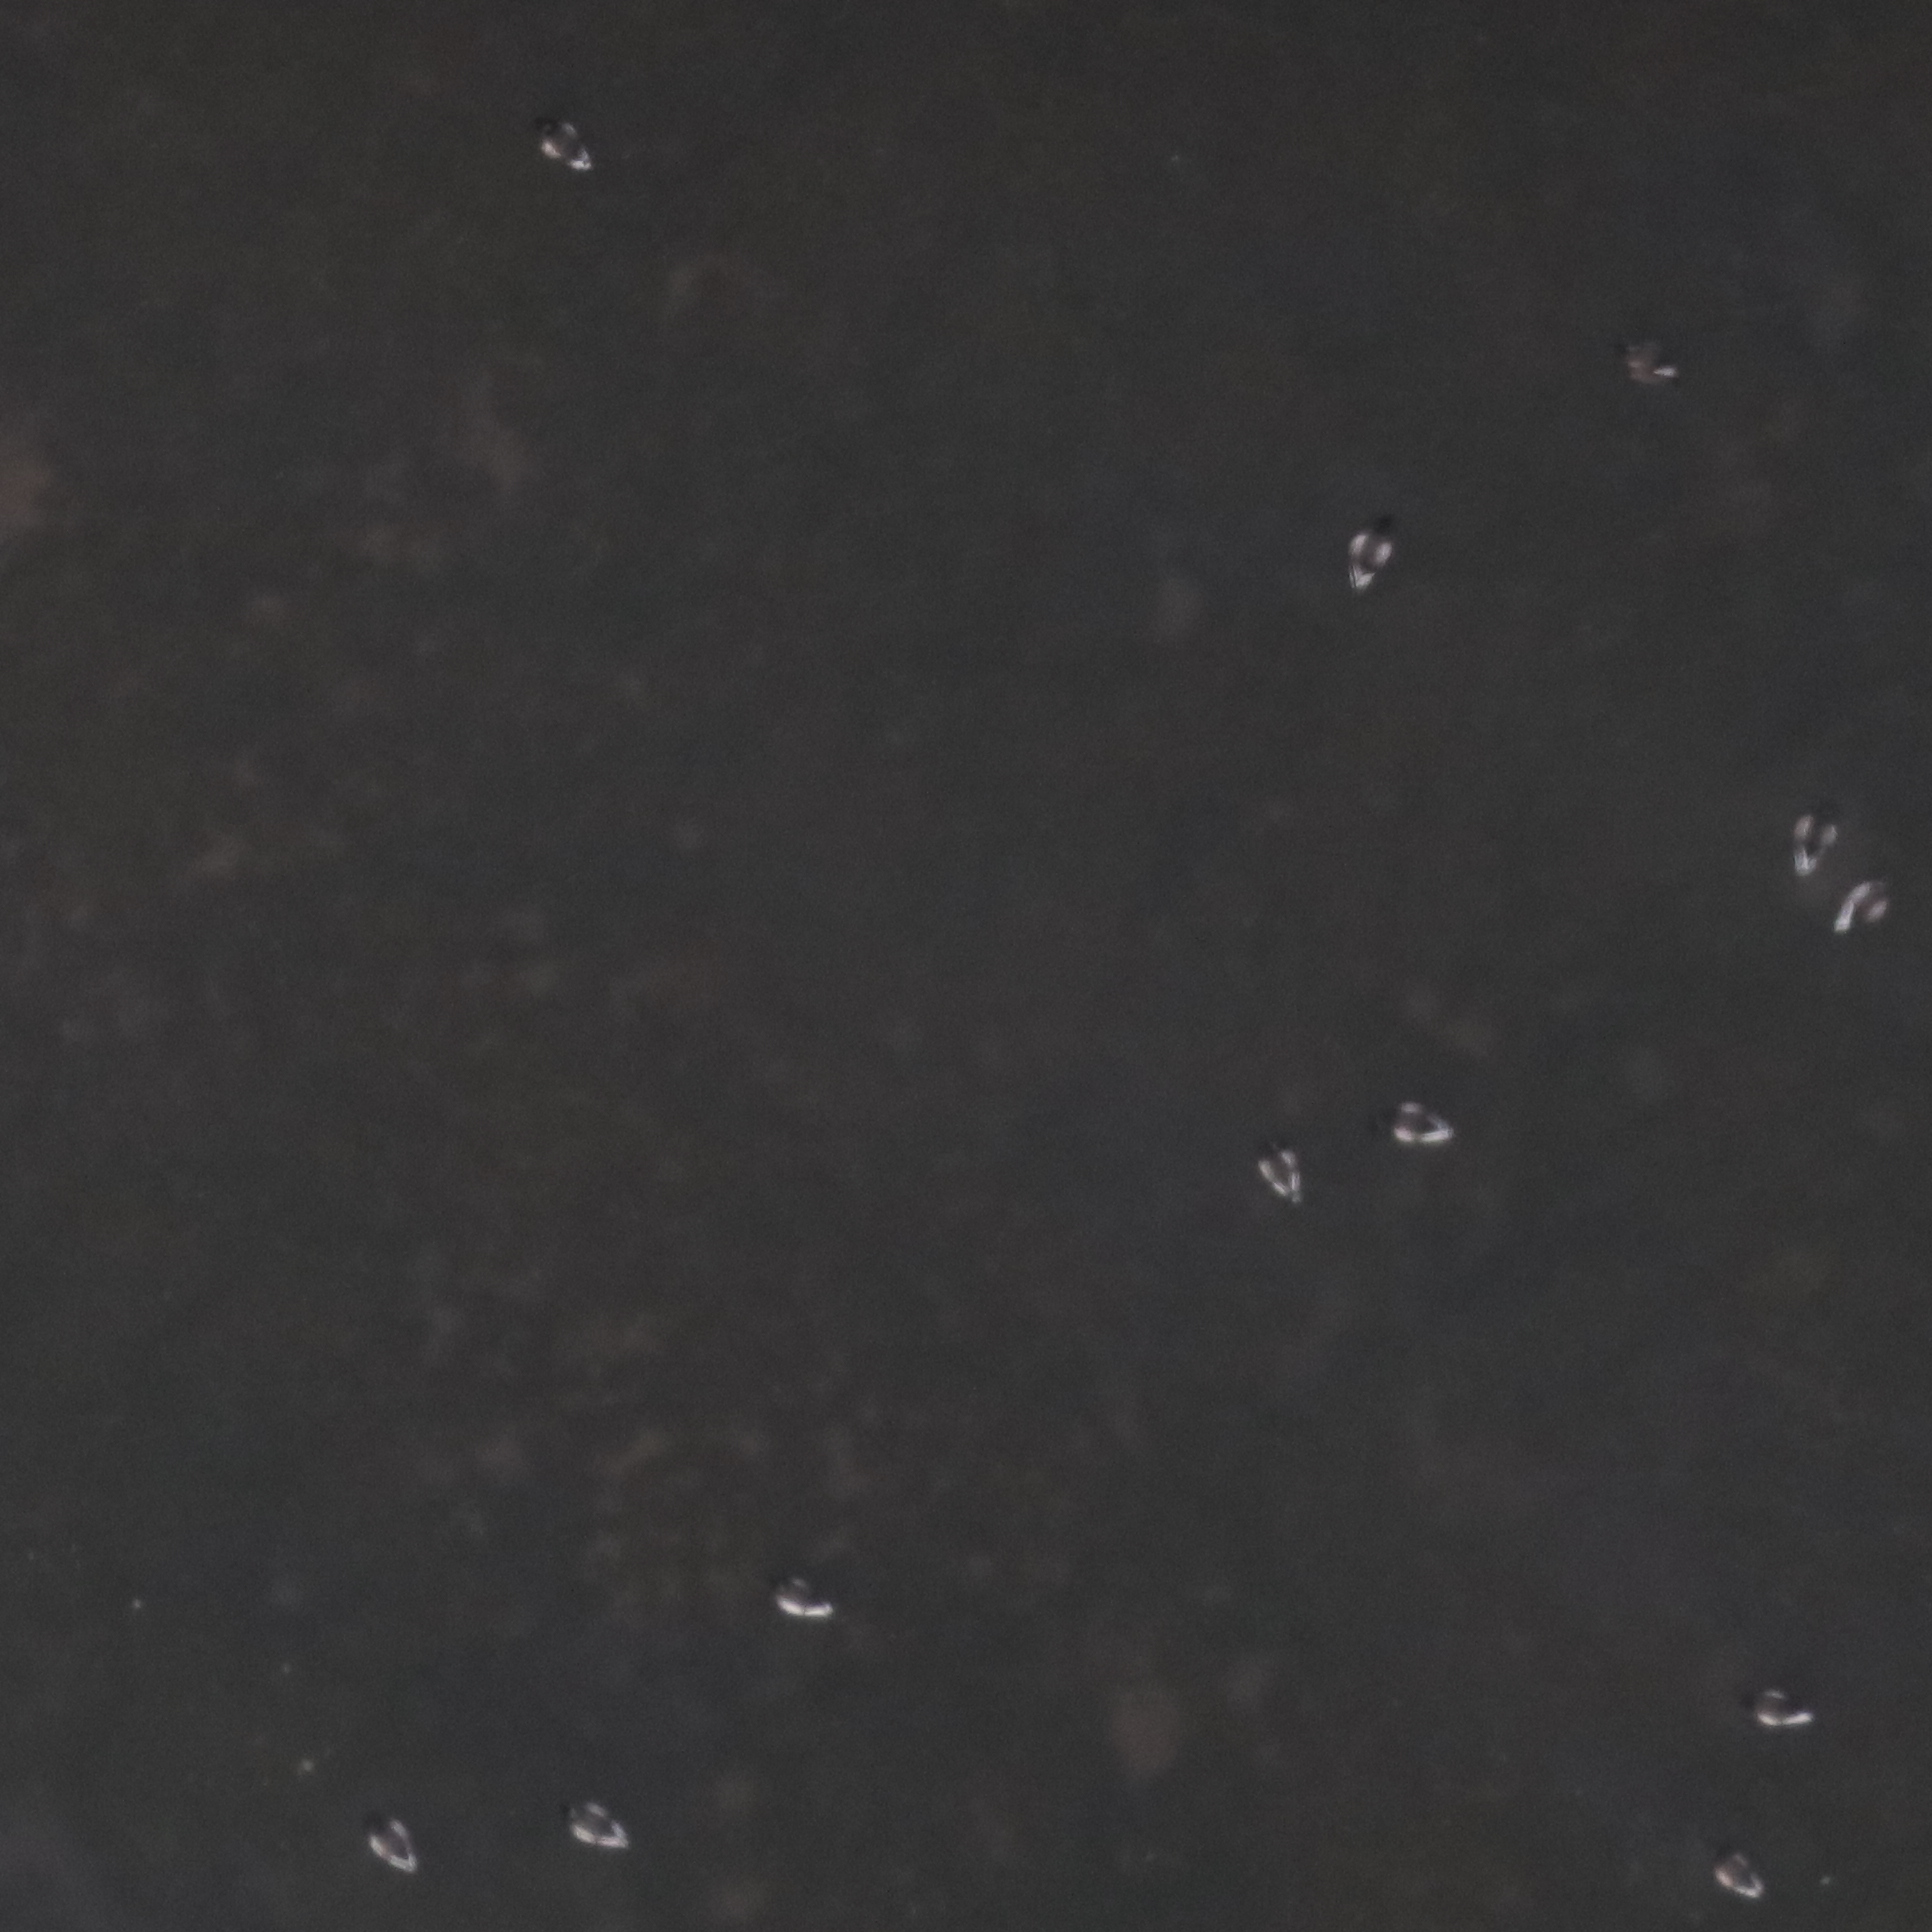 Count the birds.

12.